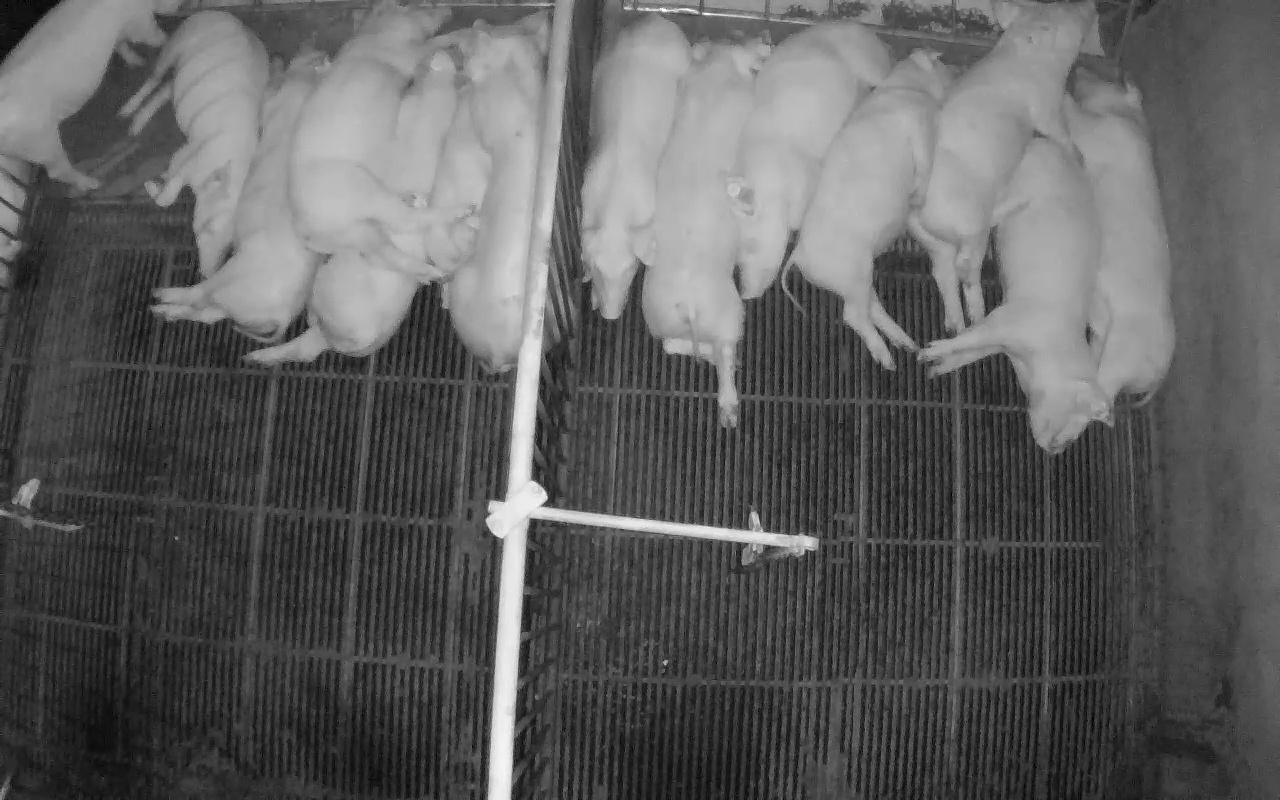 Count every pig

14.